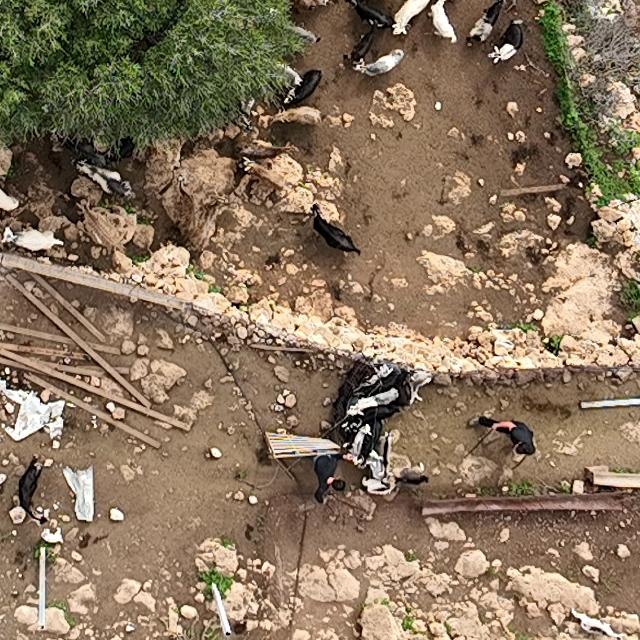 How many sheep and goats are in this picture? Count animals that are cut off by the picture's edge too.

37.